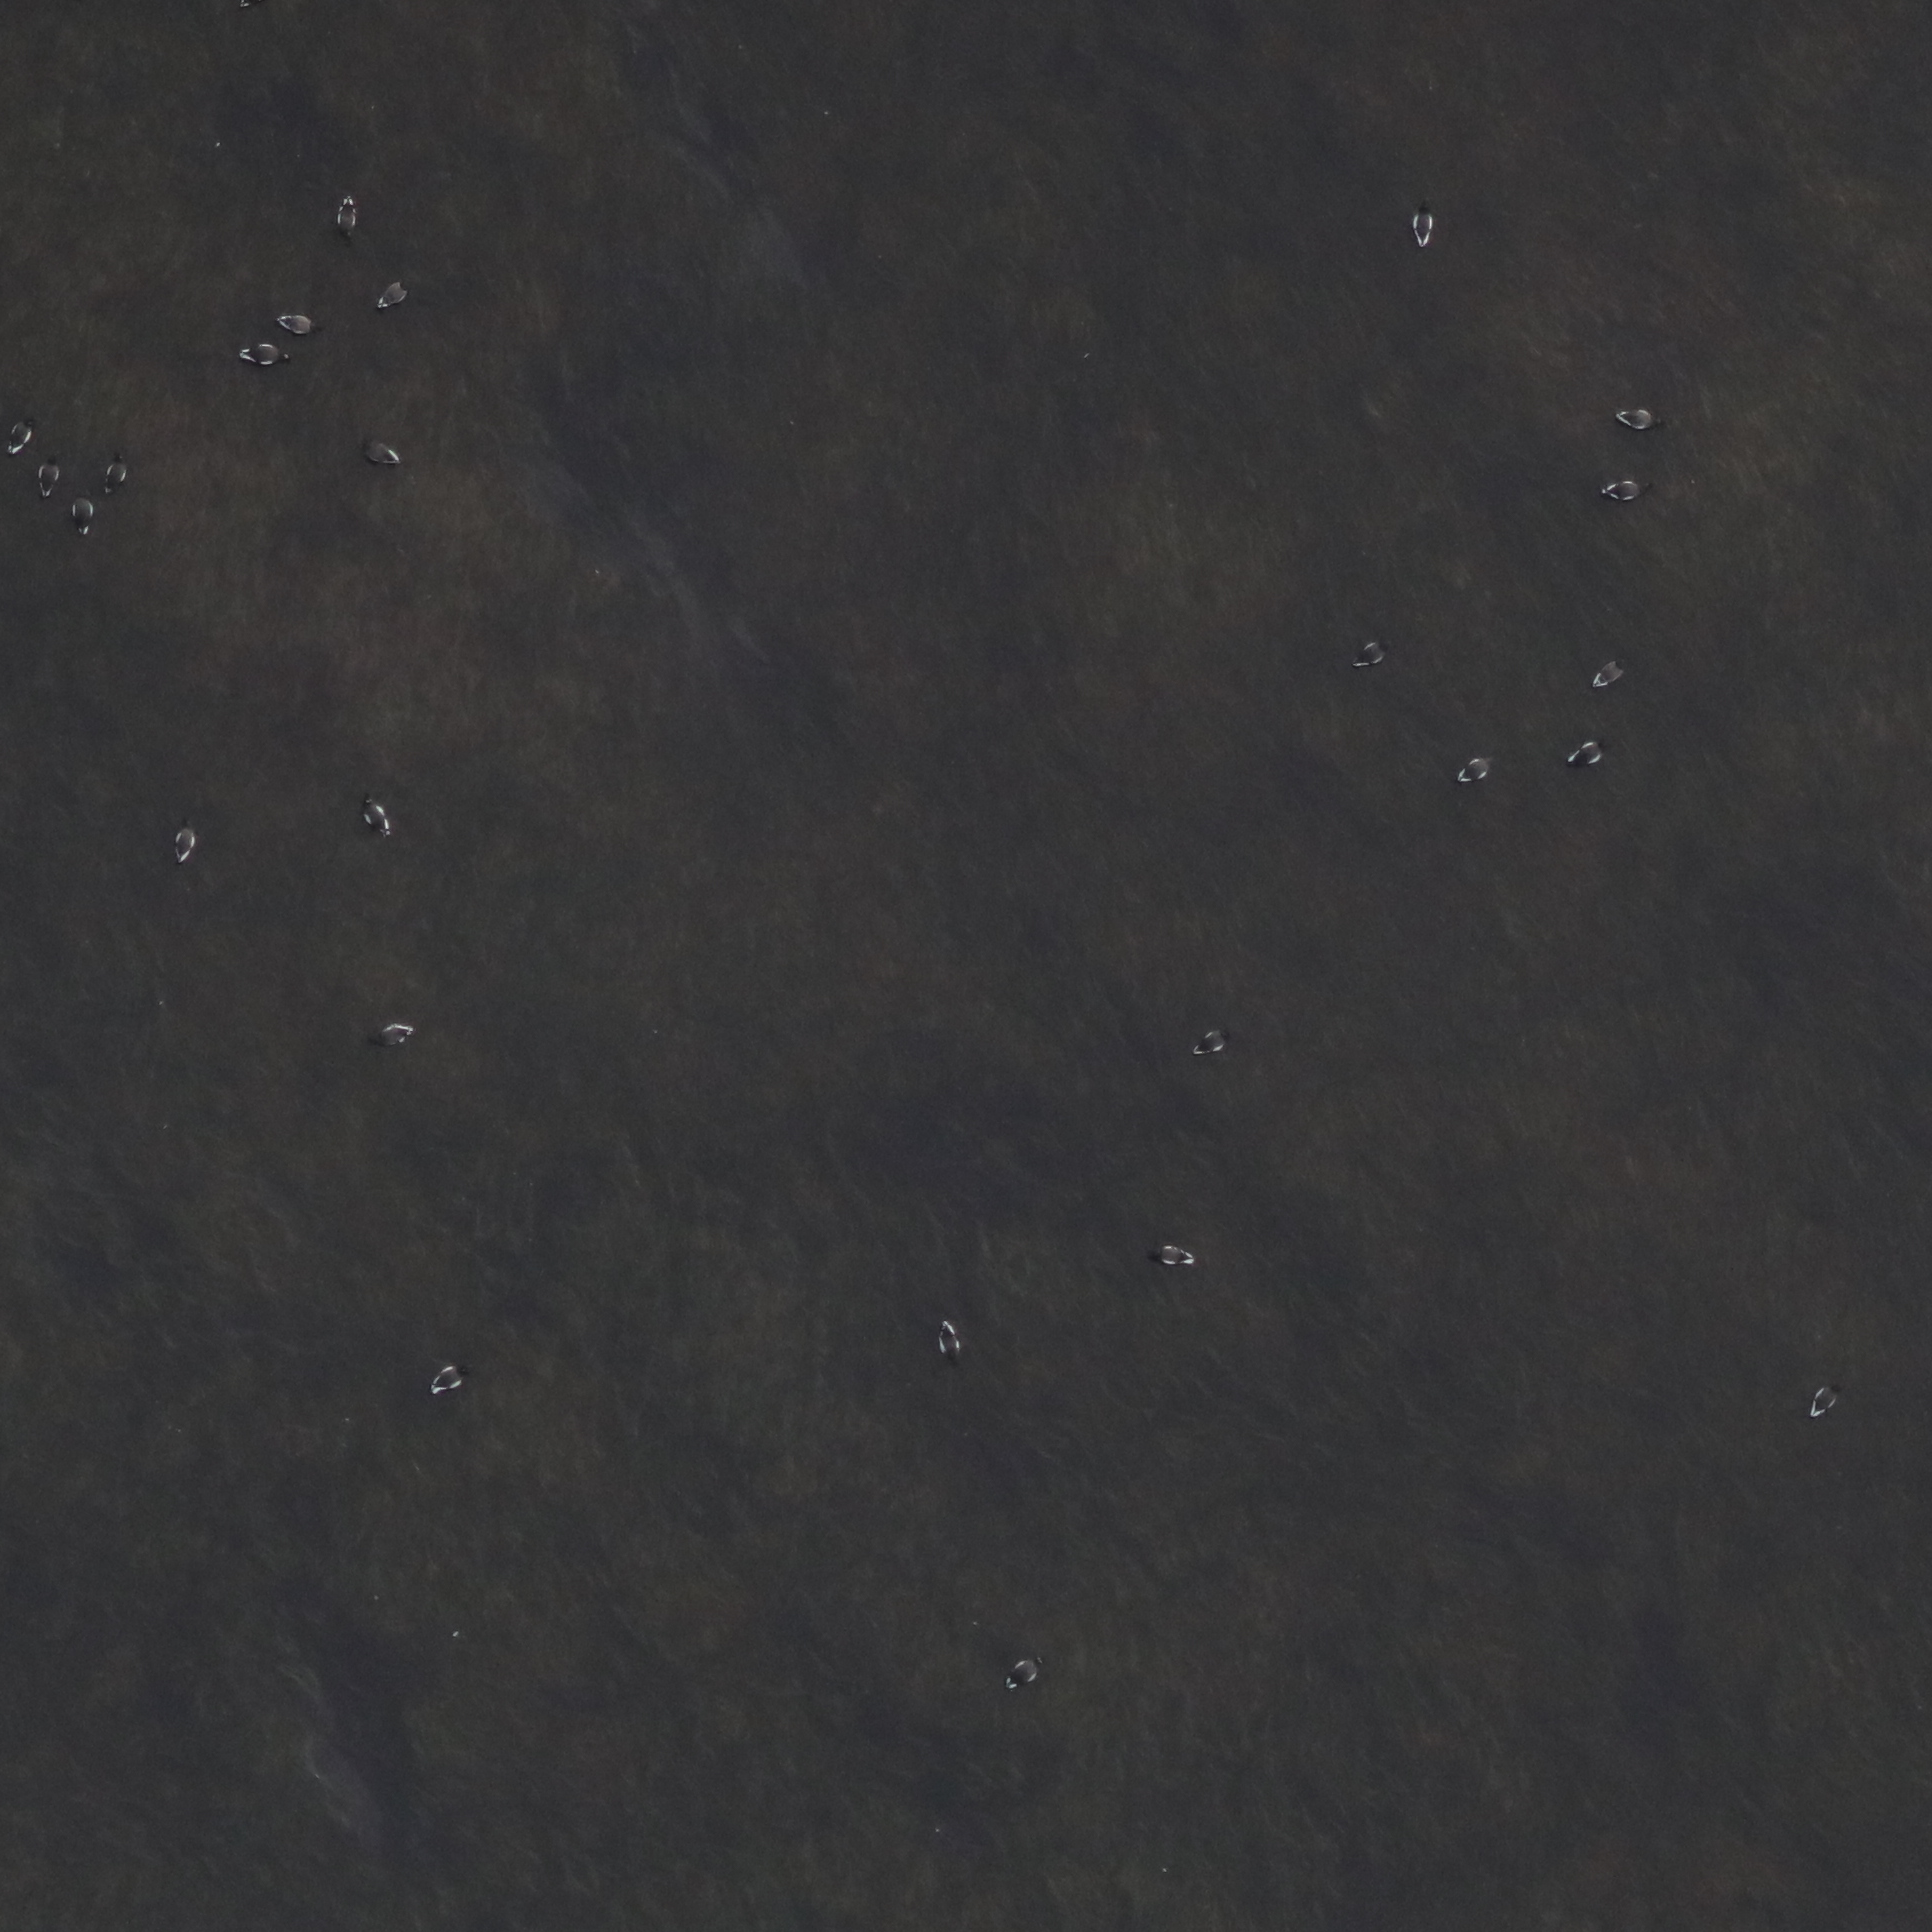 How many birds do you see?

25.